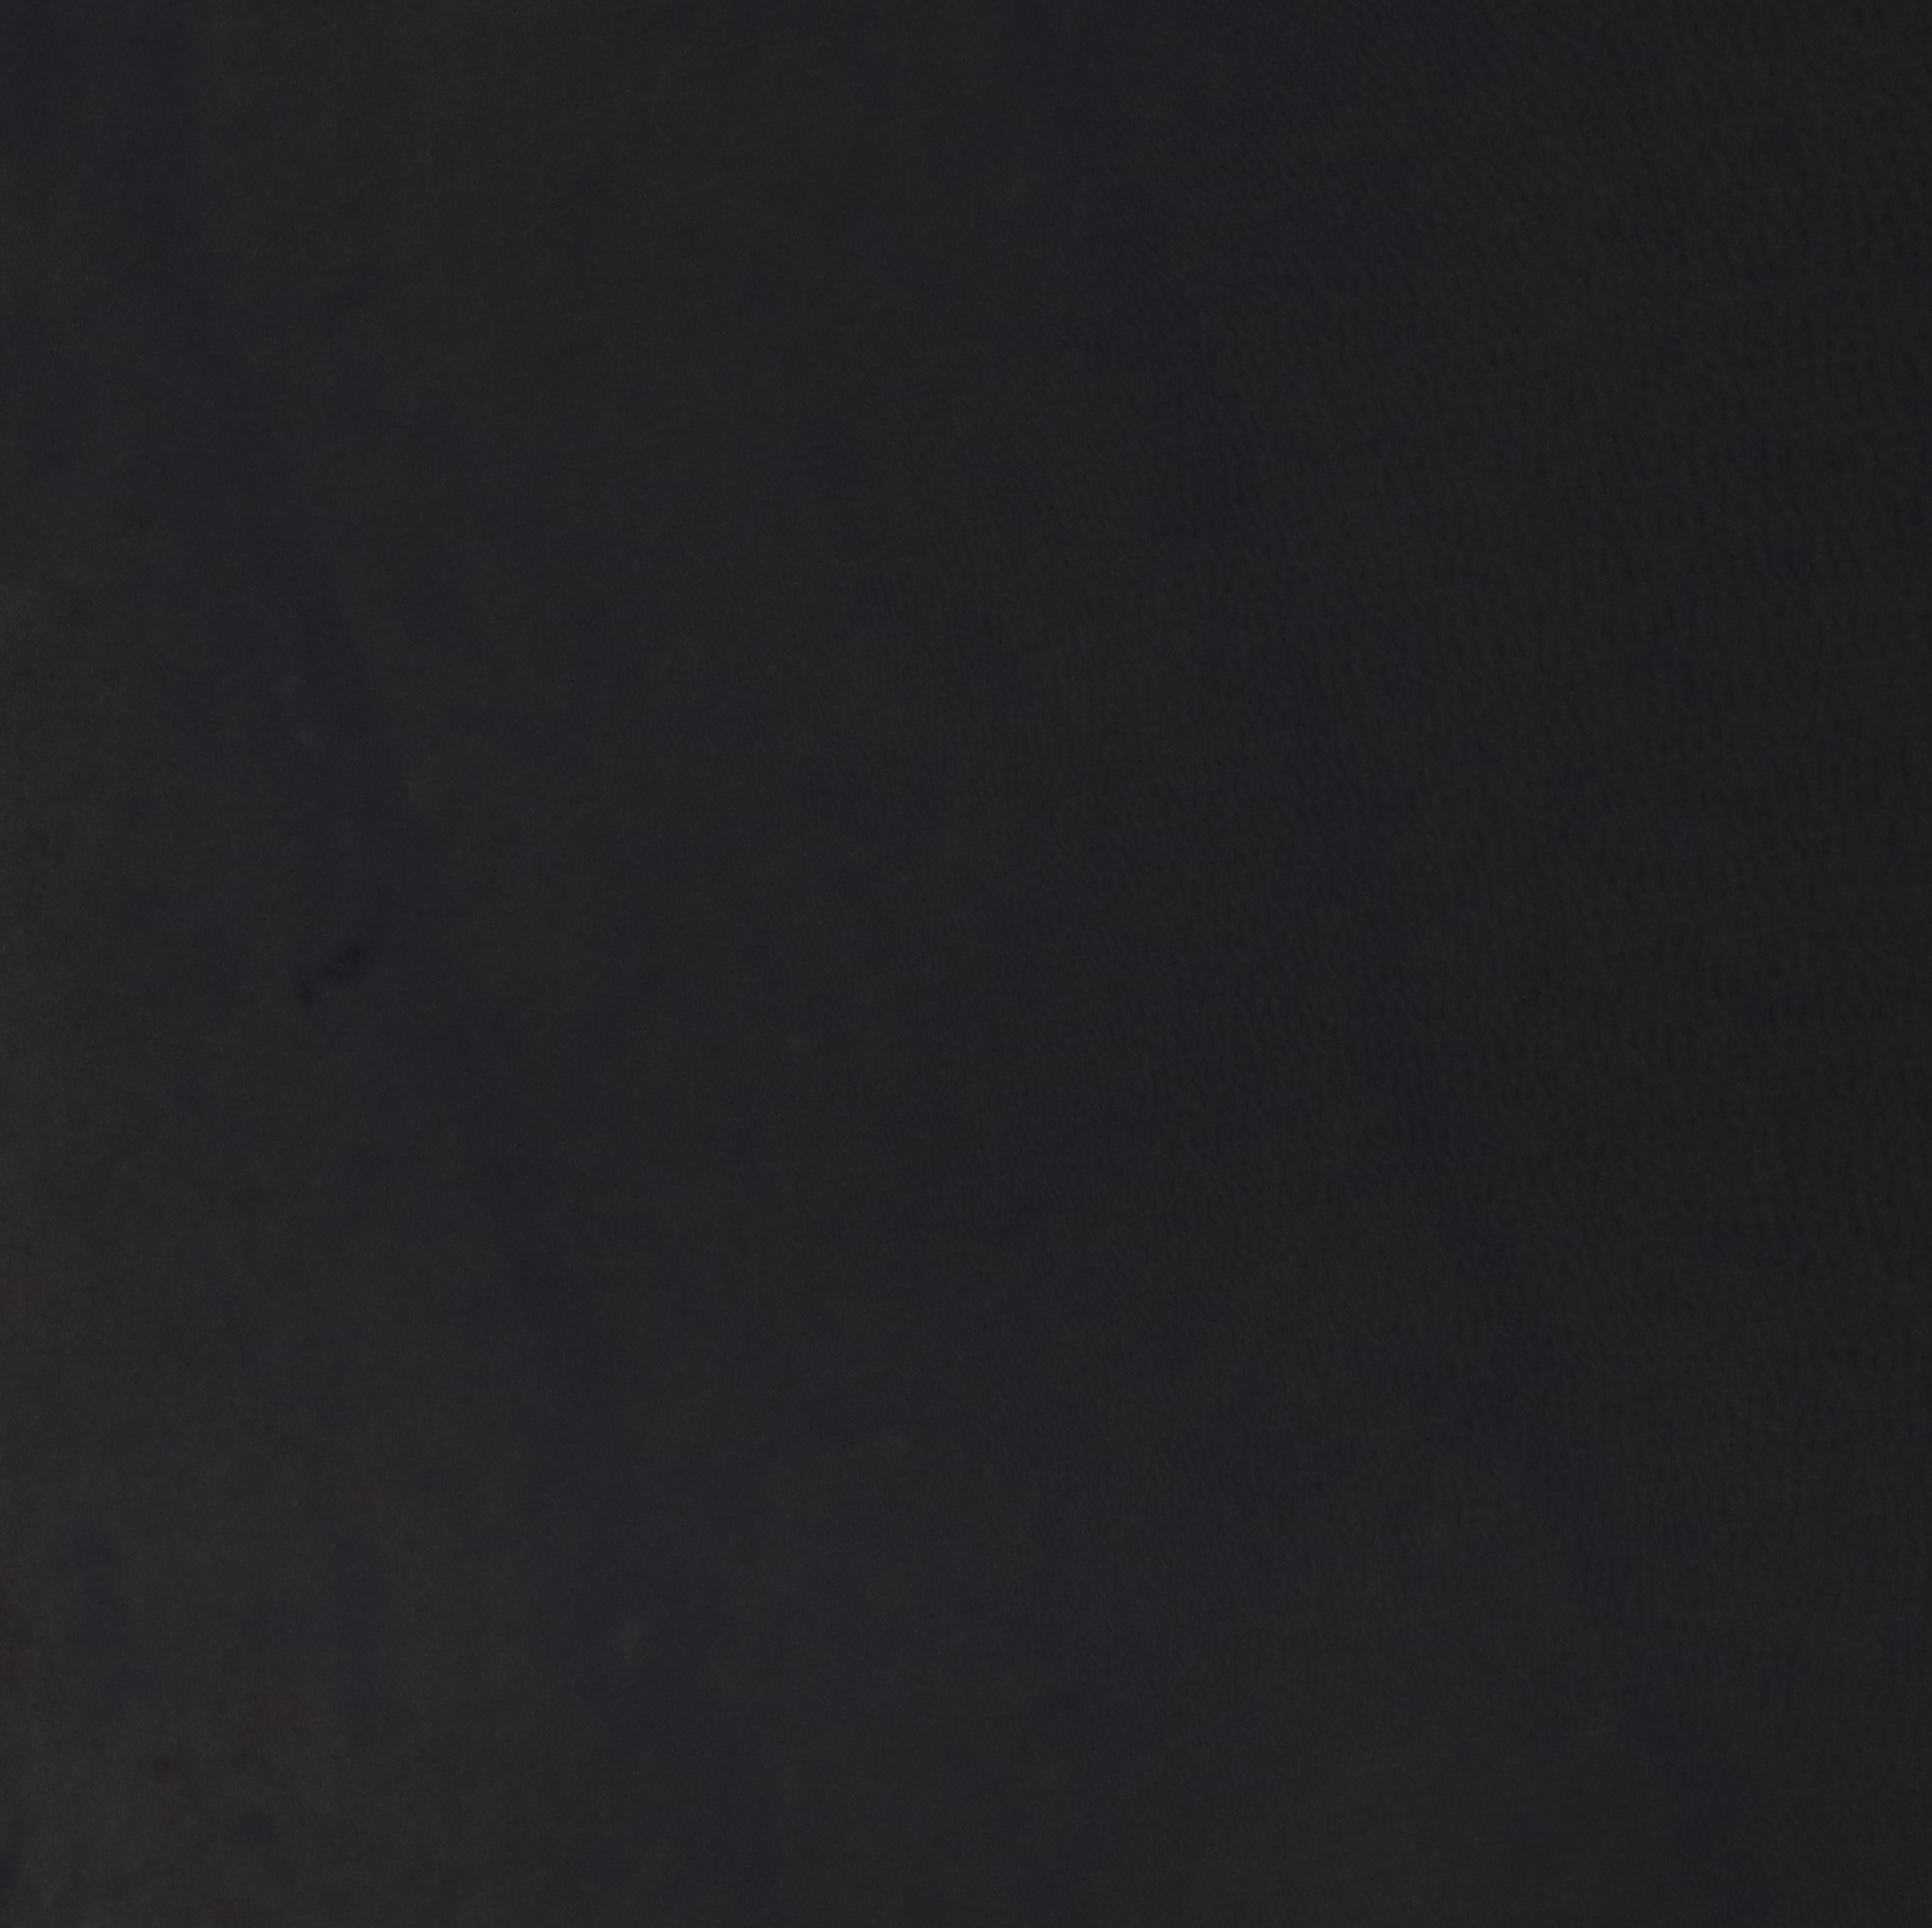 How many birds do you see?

0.